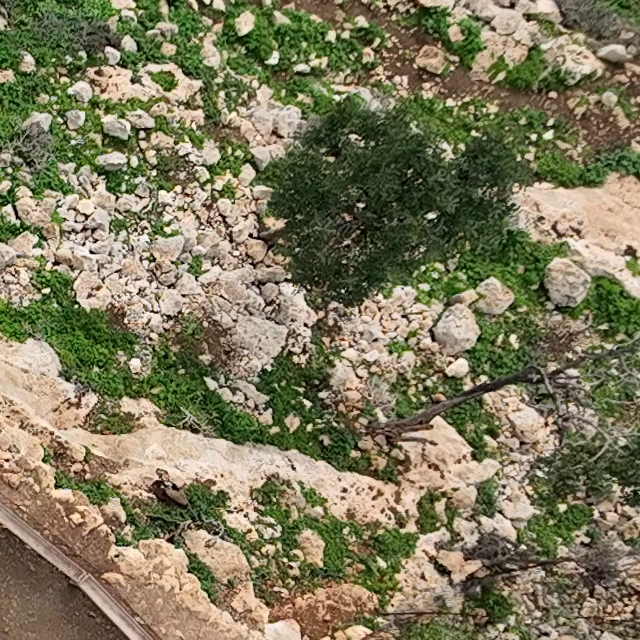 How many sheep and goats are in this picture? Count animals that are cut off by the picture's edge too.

1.